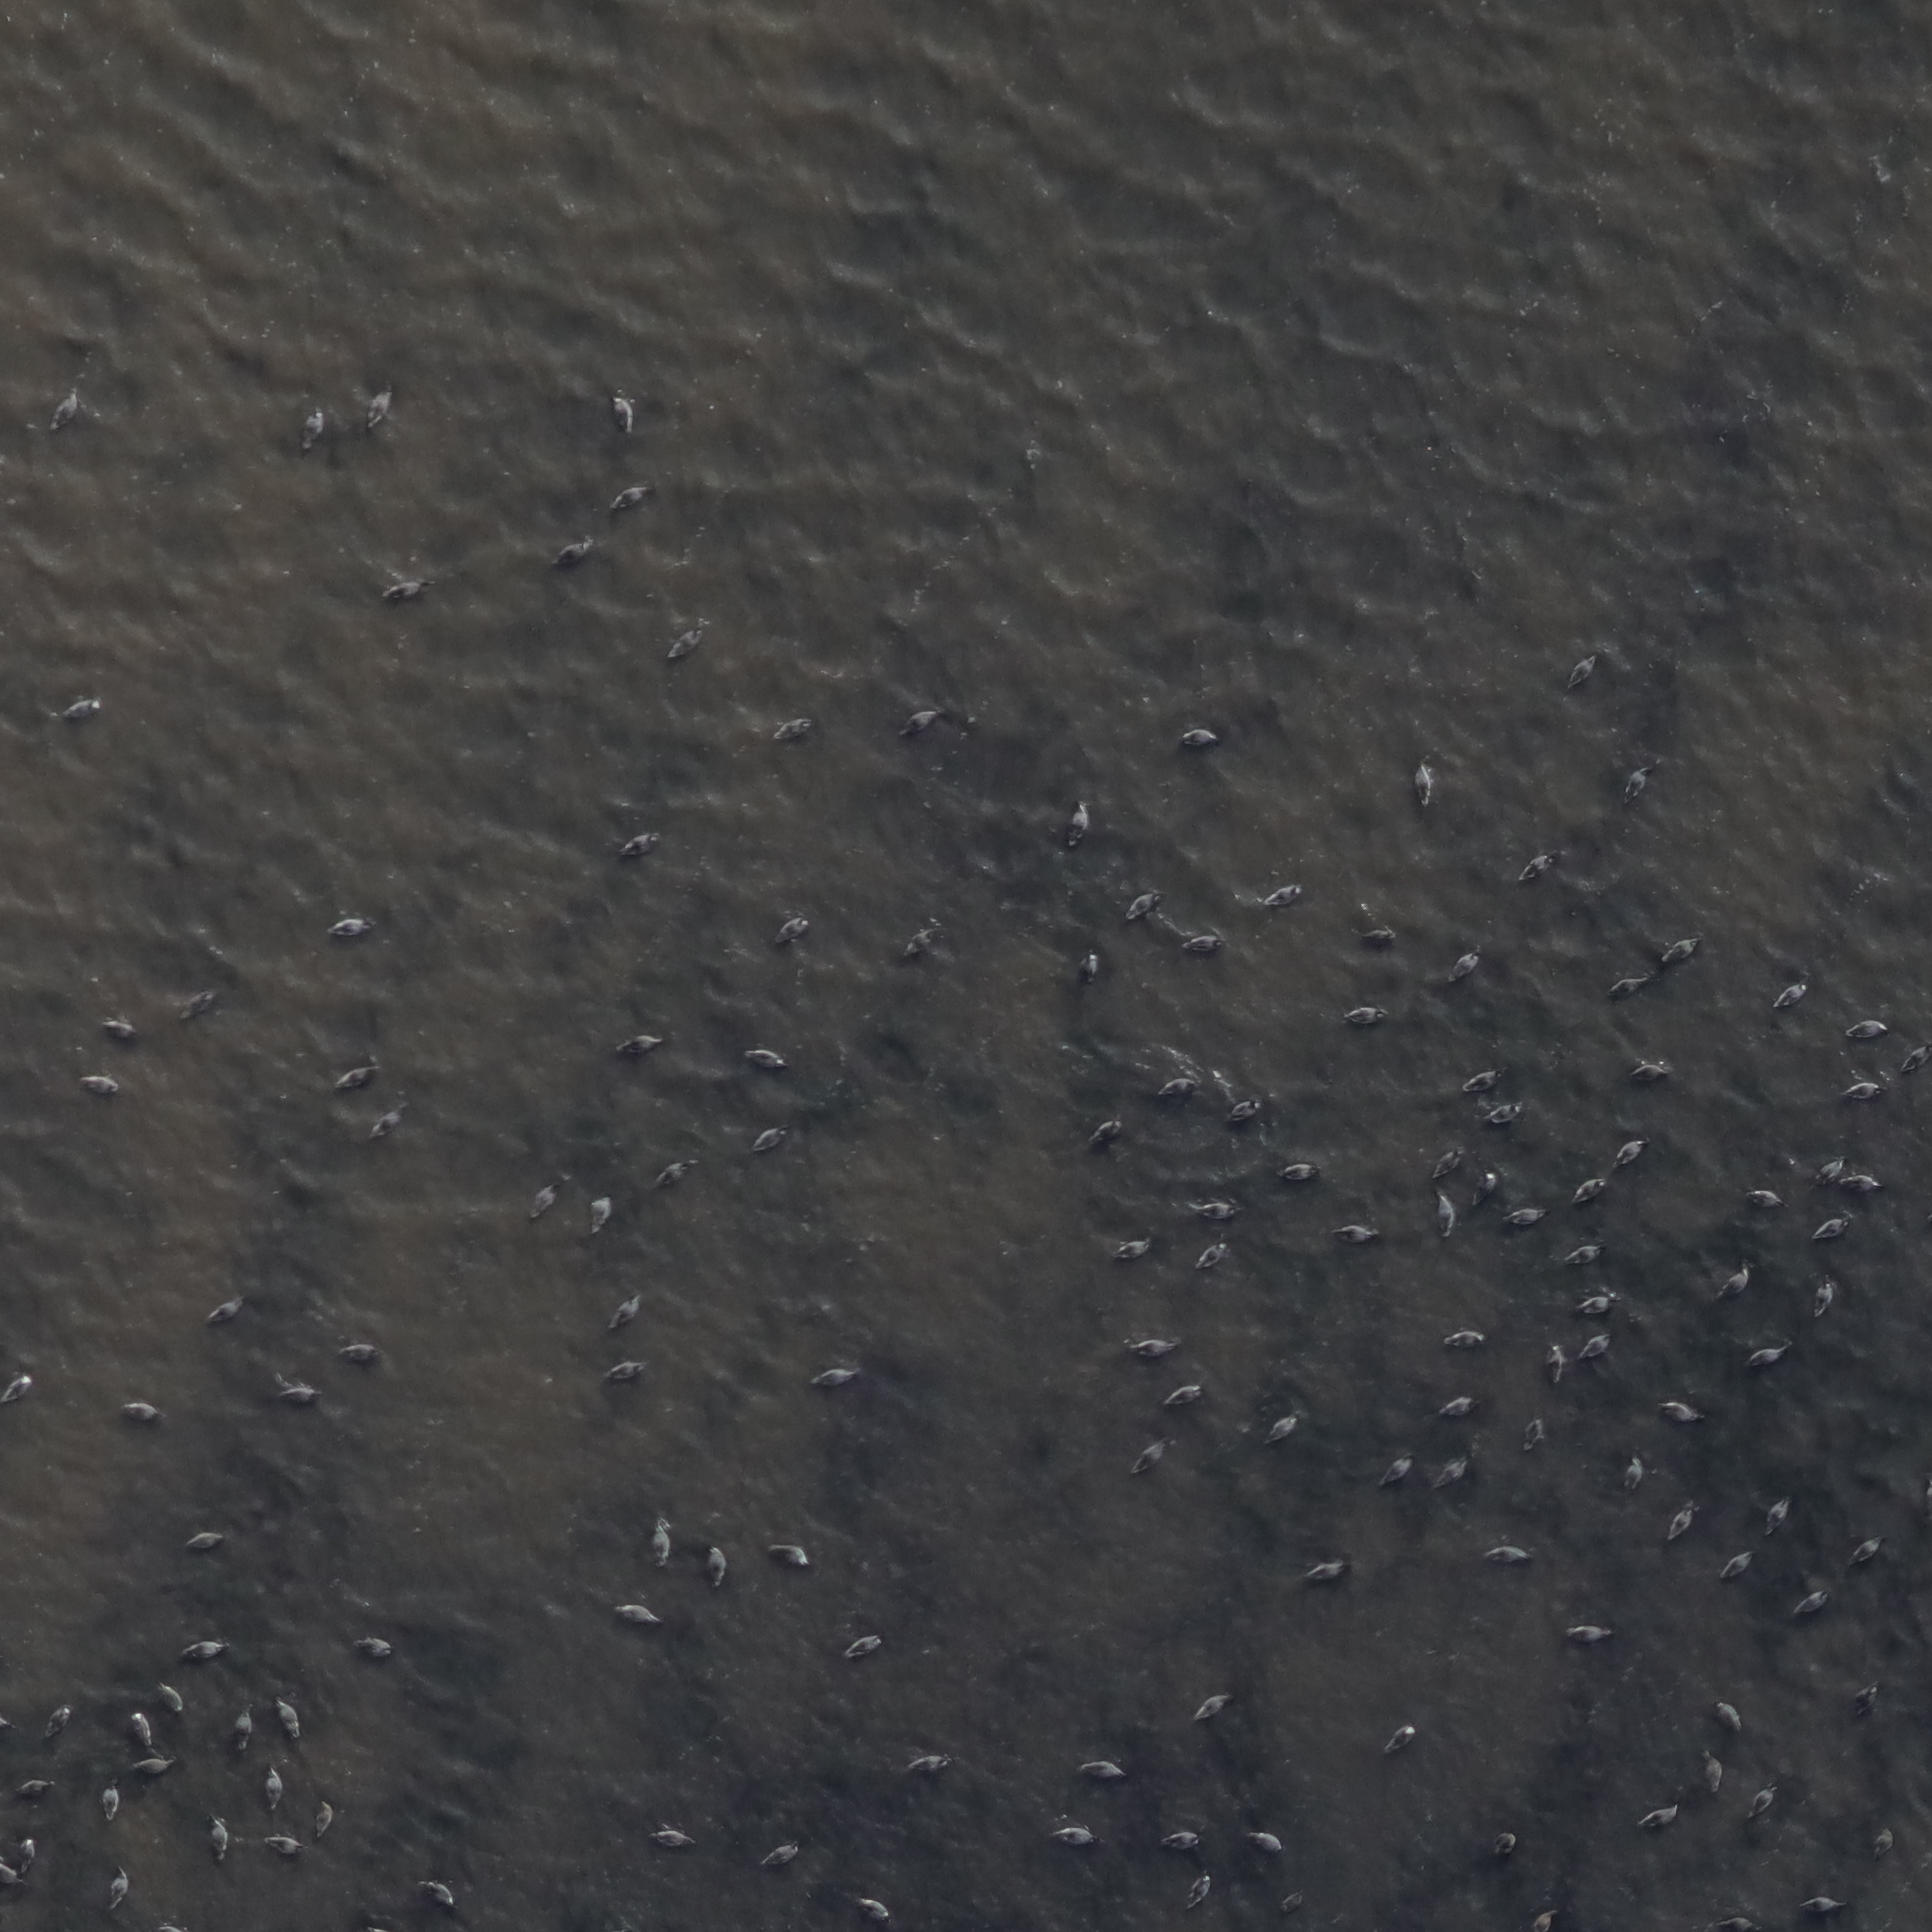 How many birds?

146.